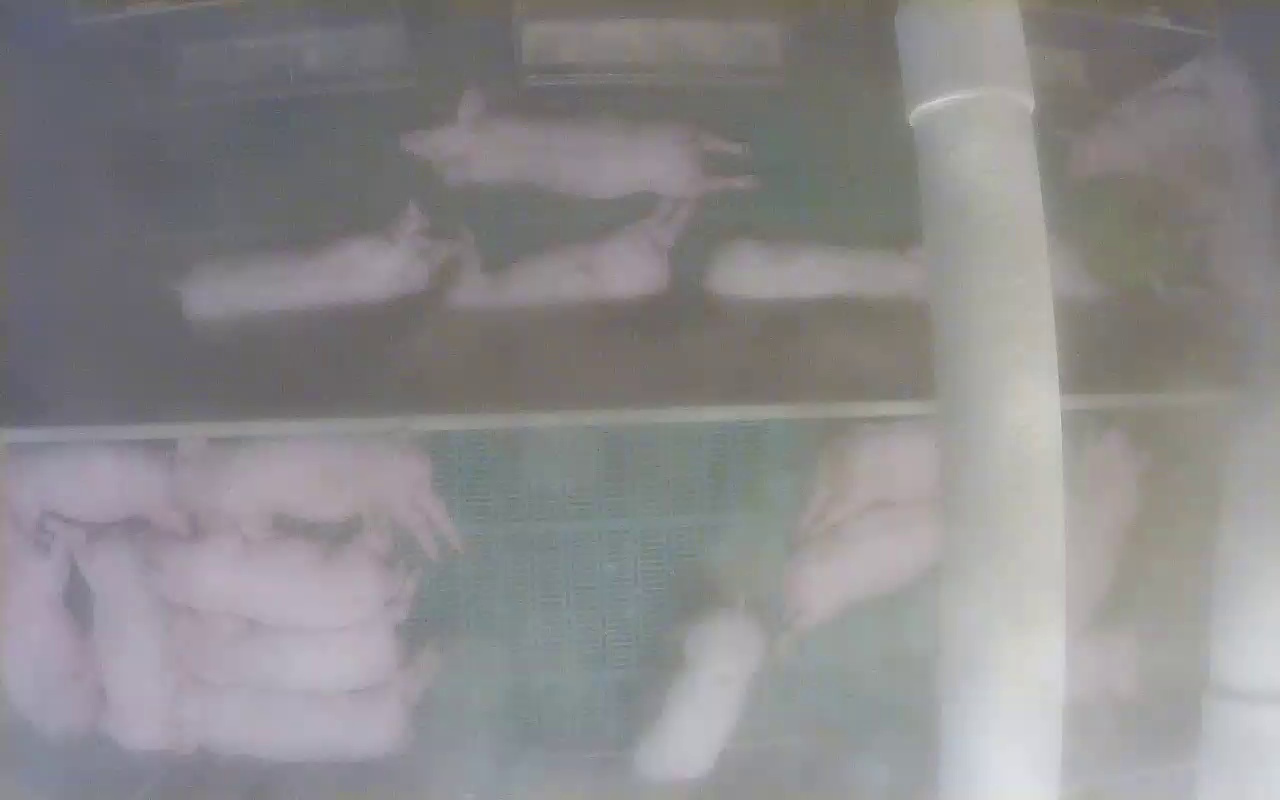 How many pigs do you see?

17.